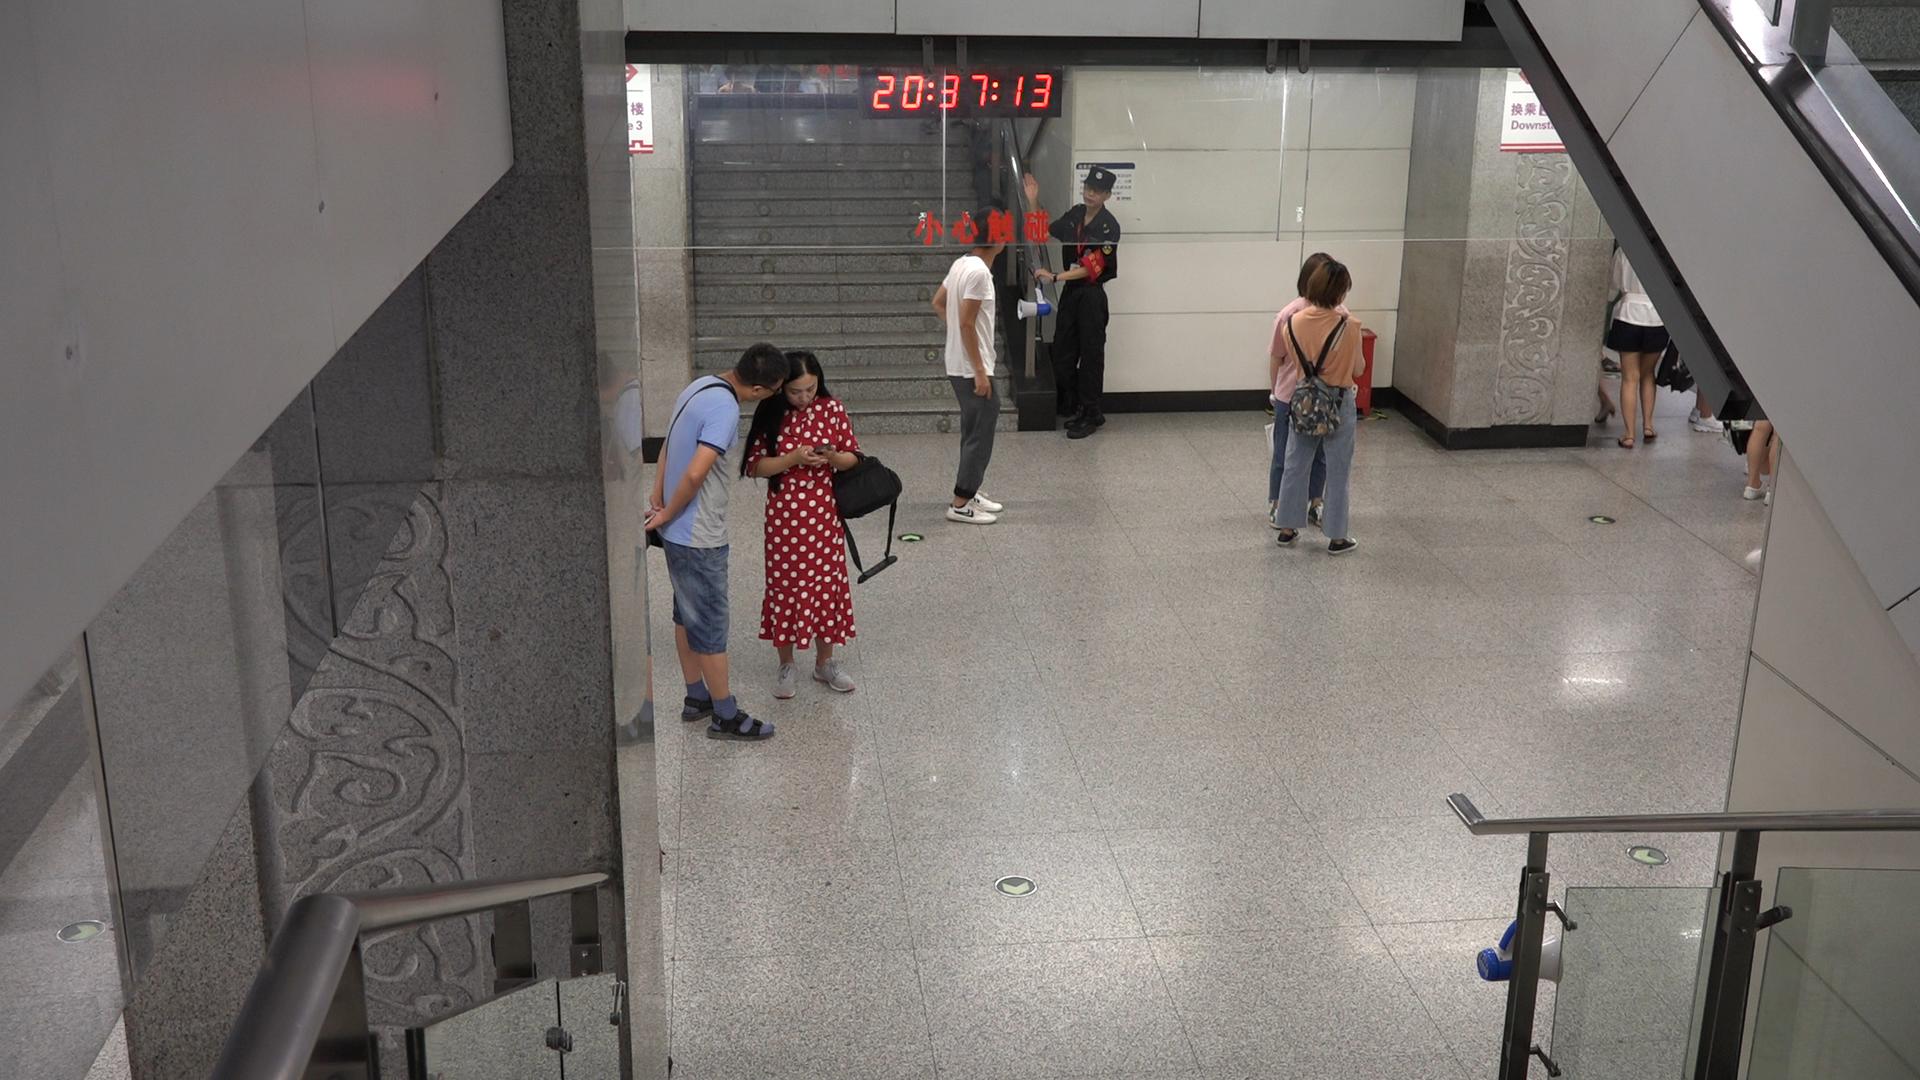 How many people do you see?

6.